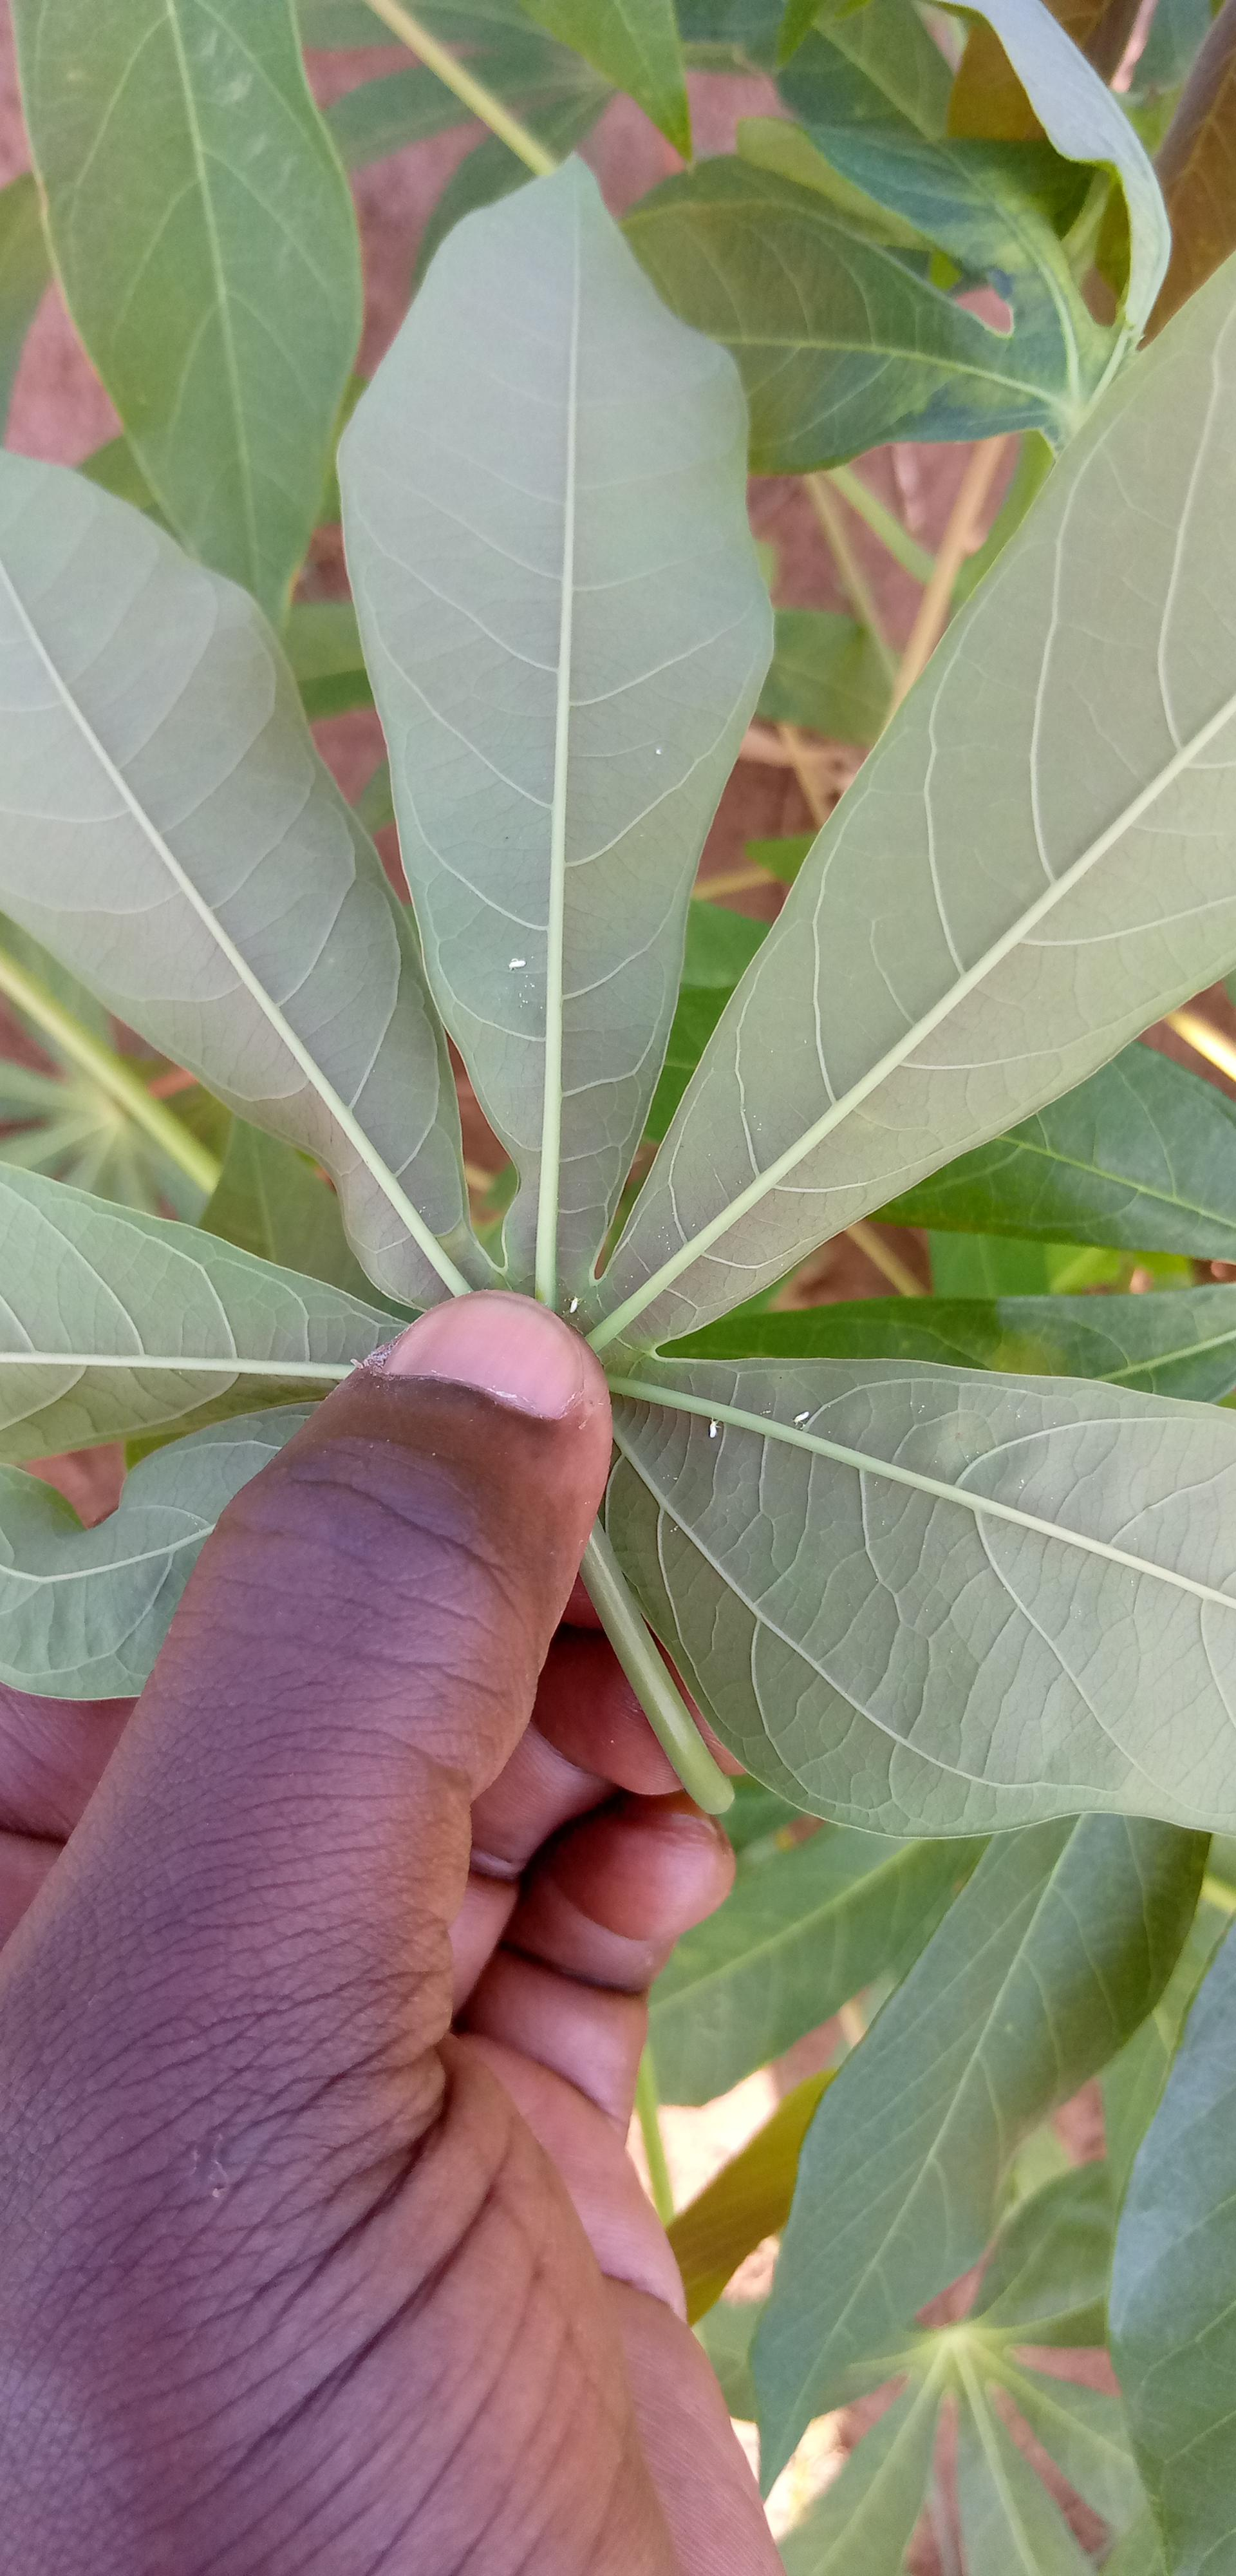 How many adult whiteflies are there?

4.